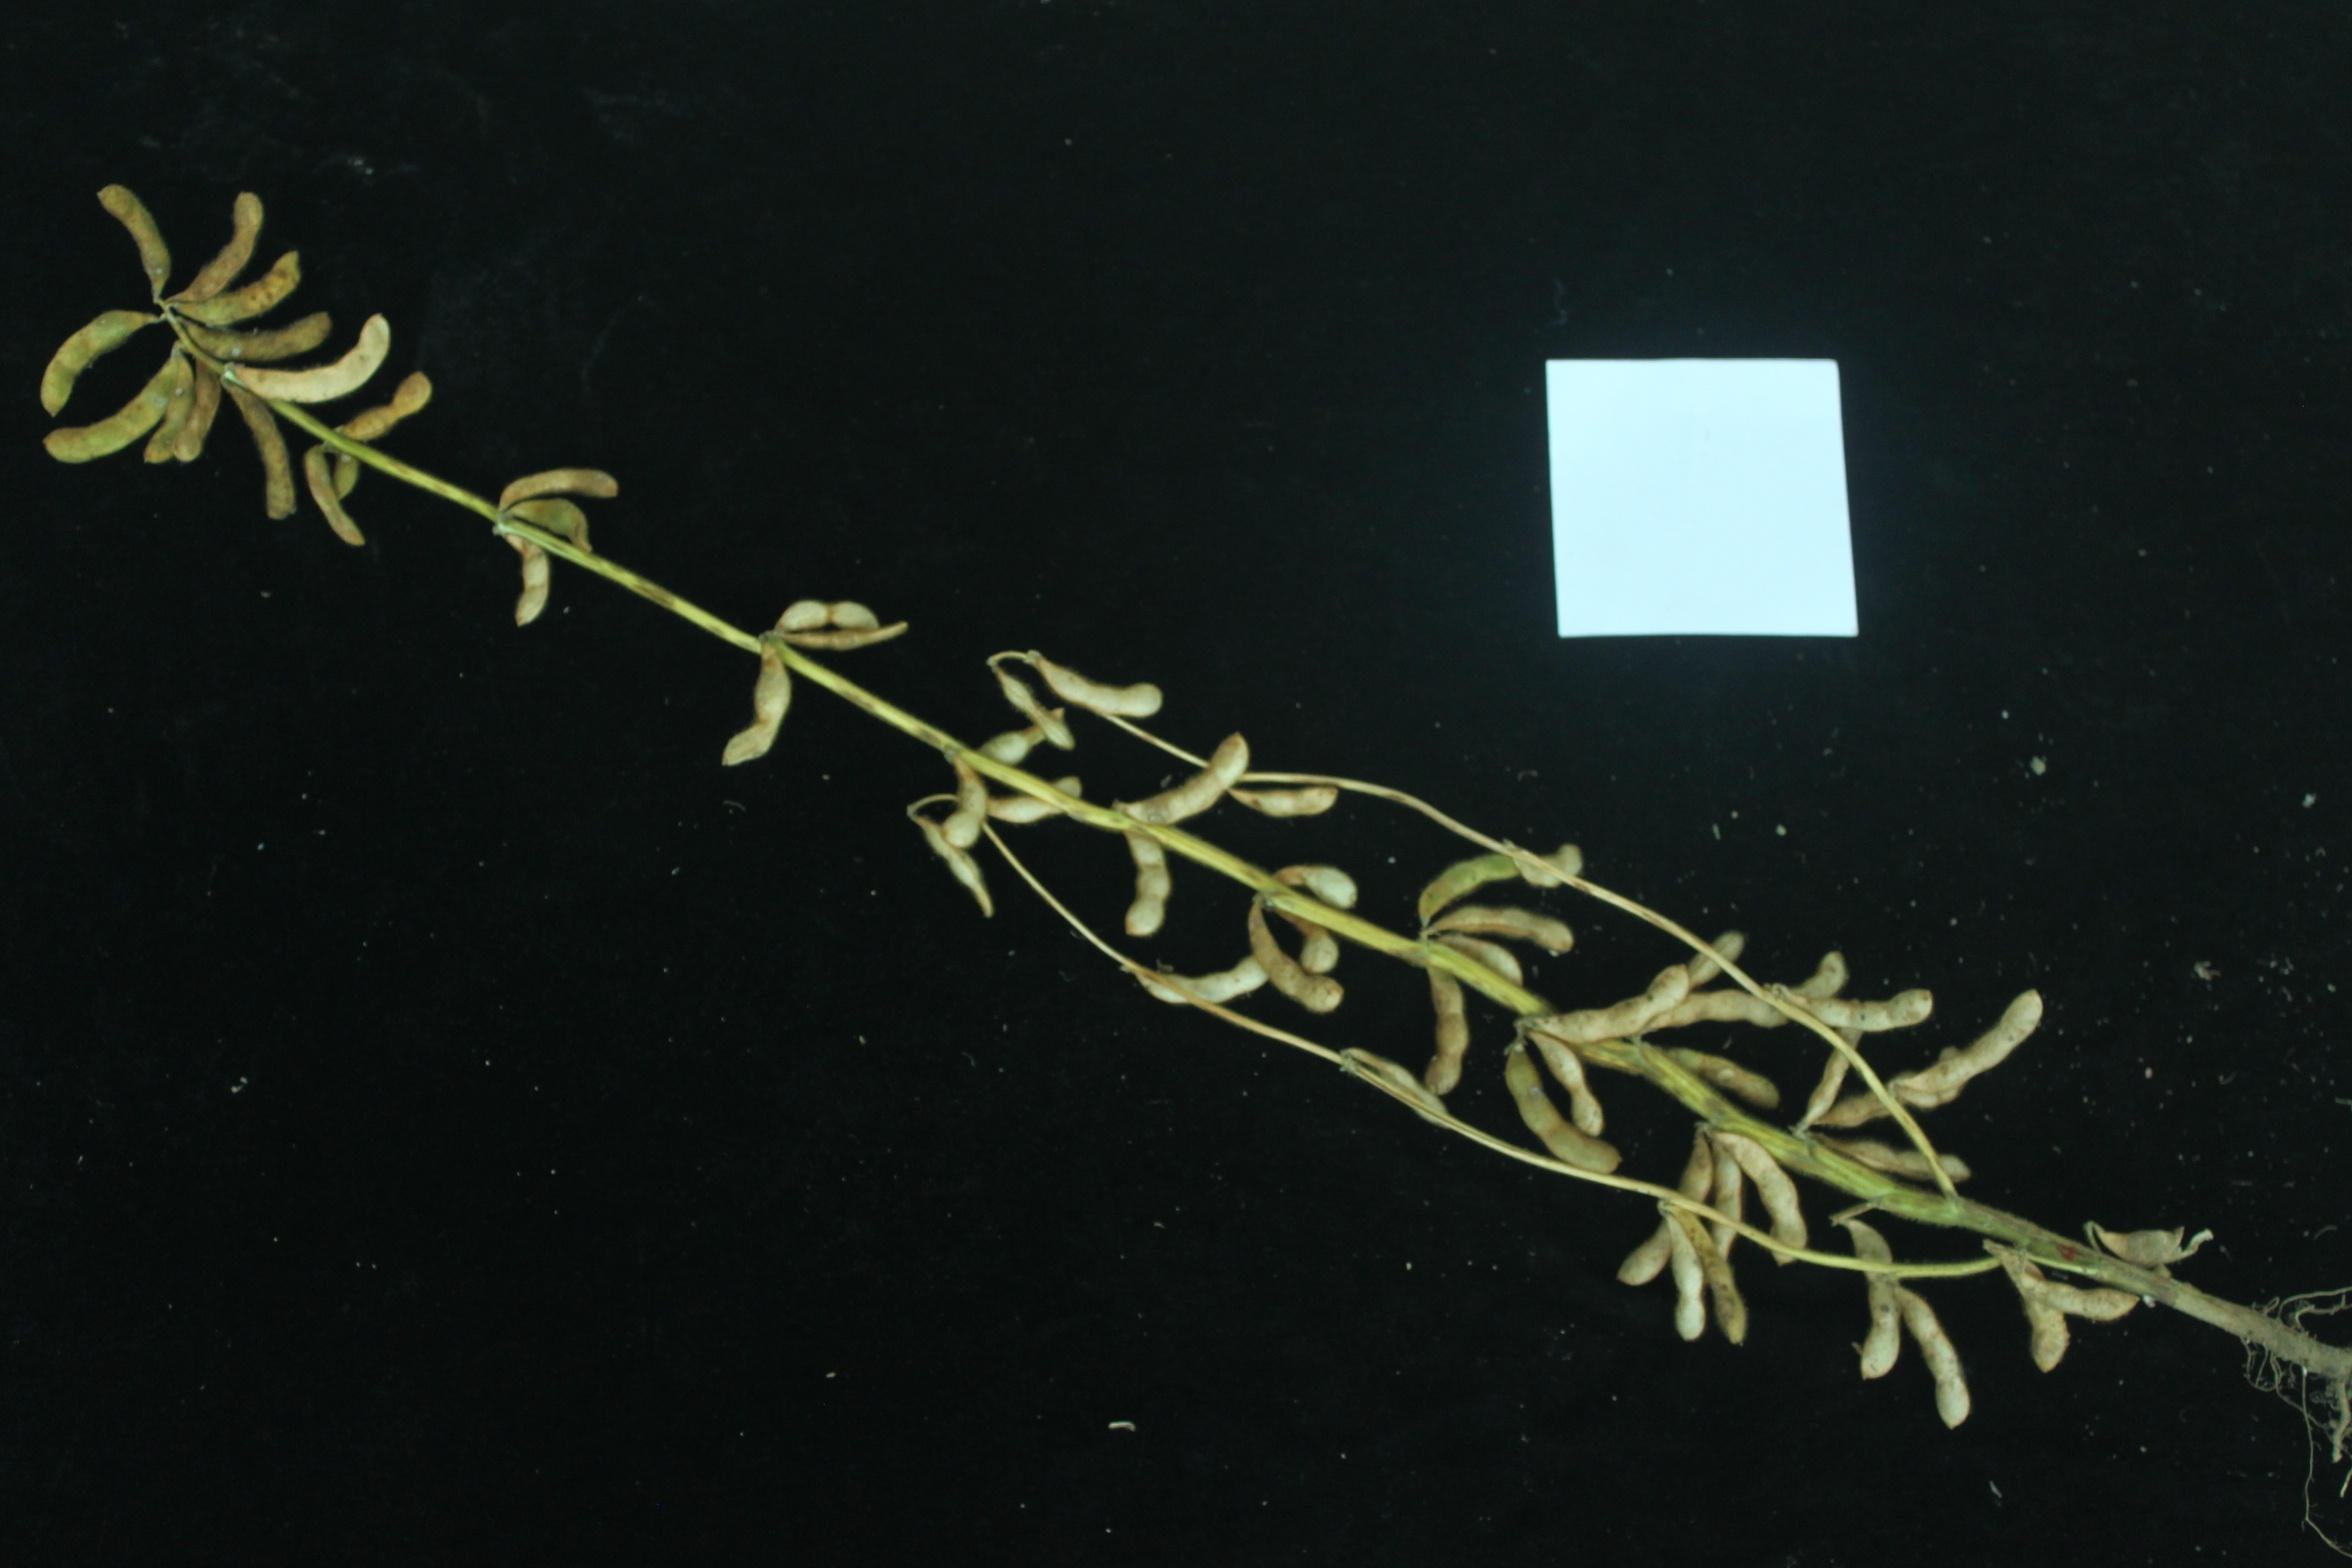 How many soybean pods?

49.